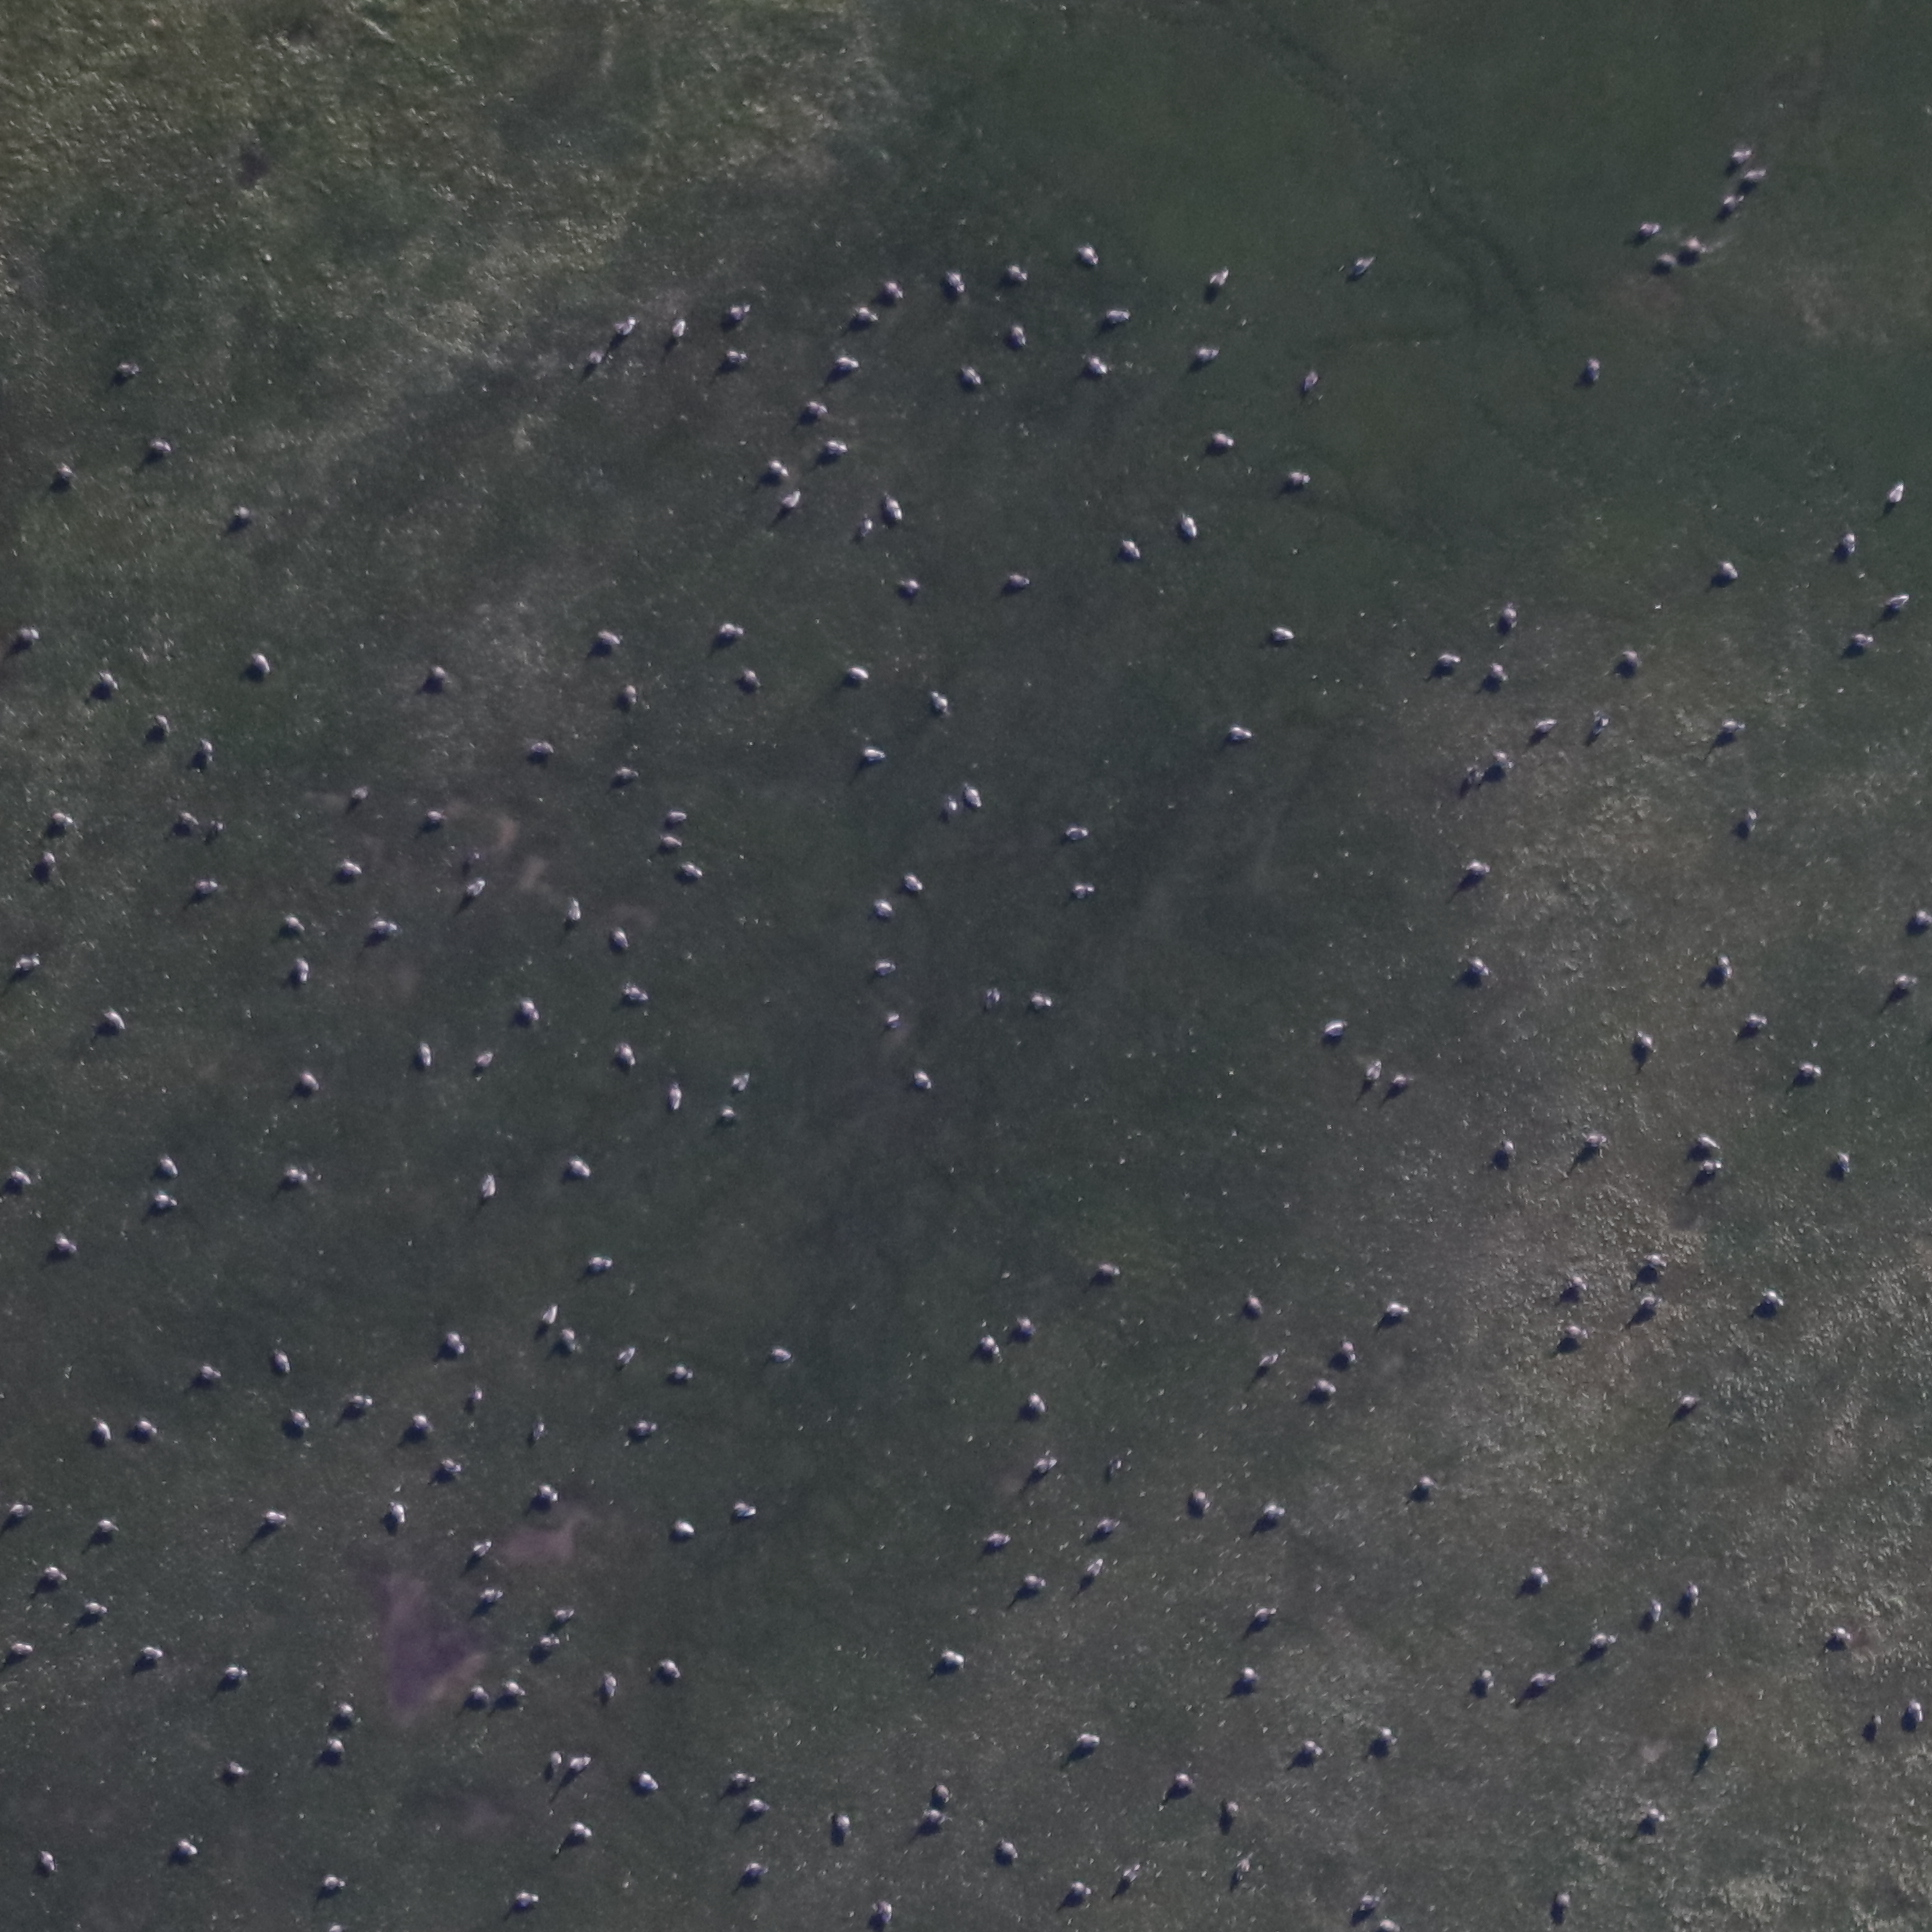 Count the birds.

242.